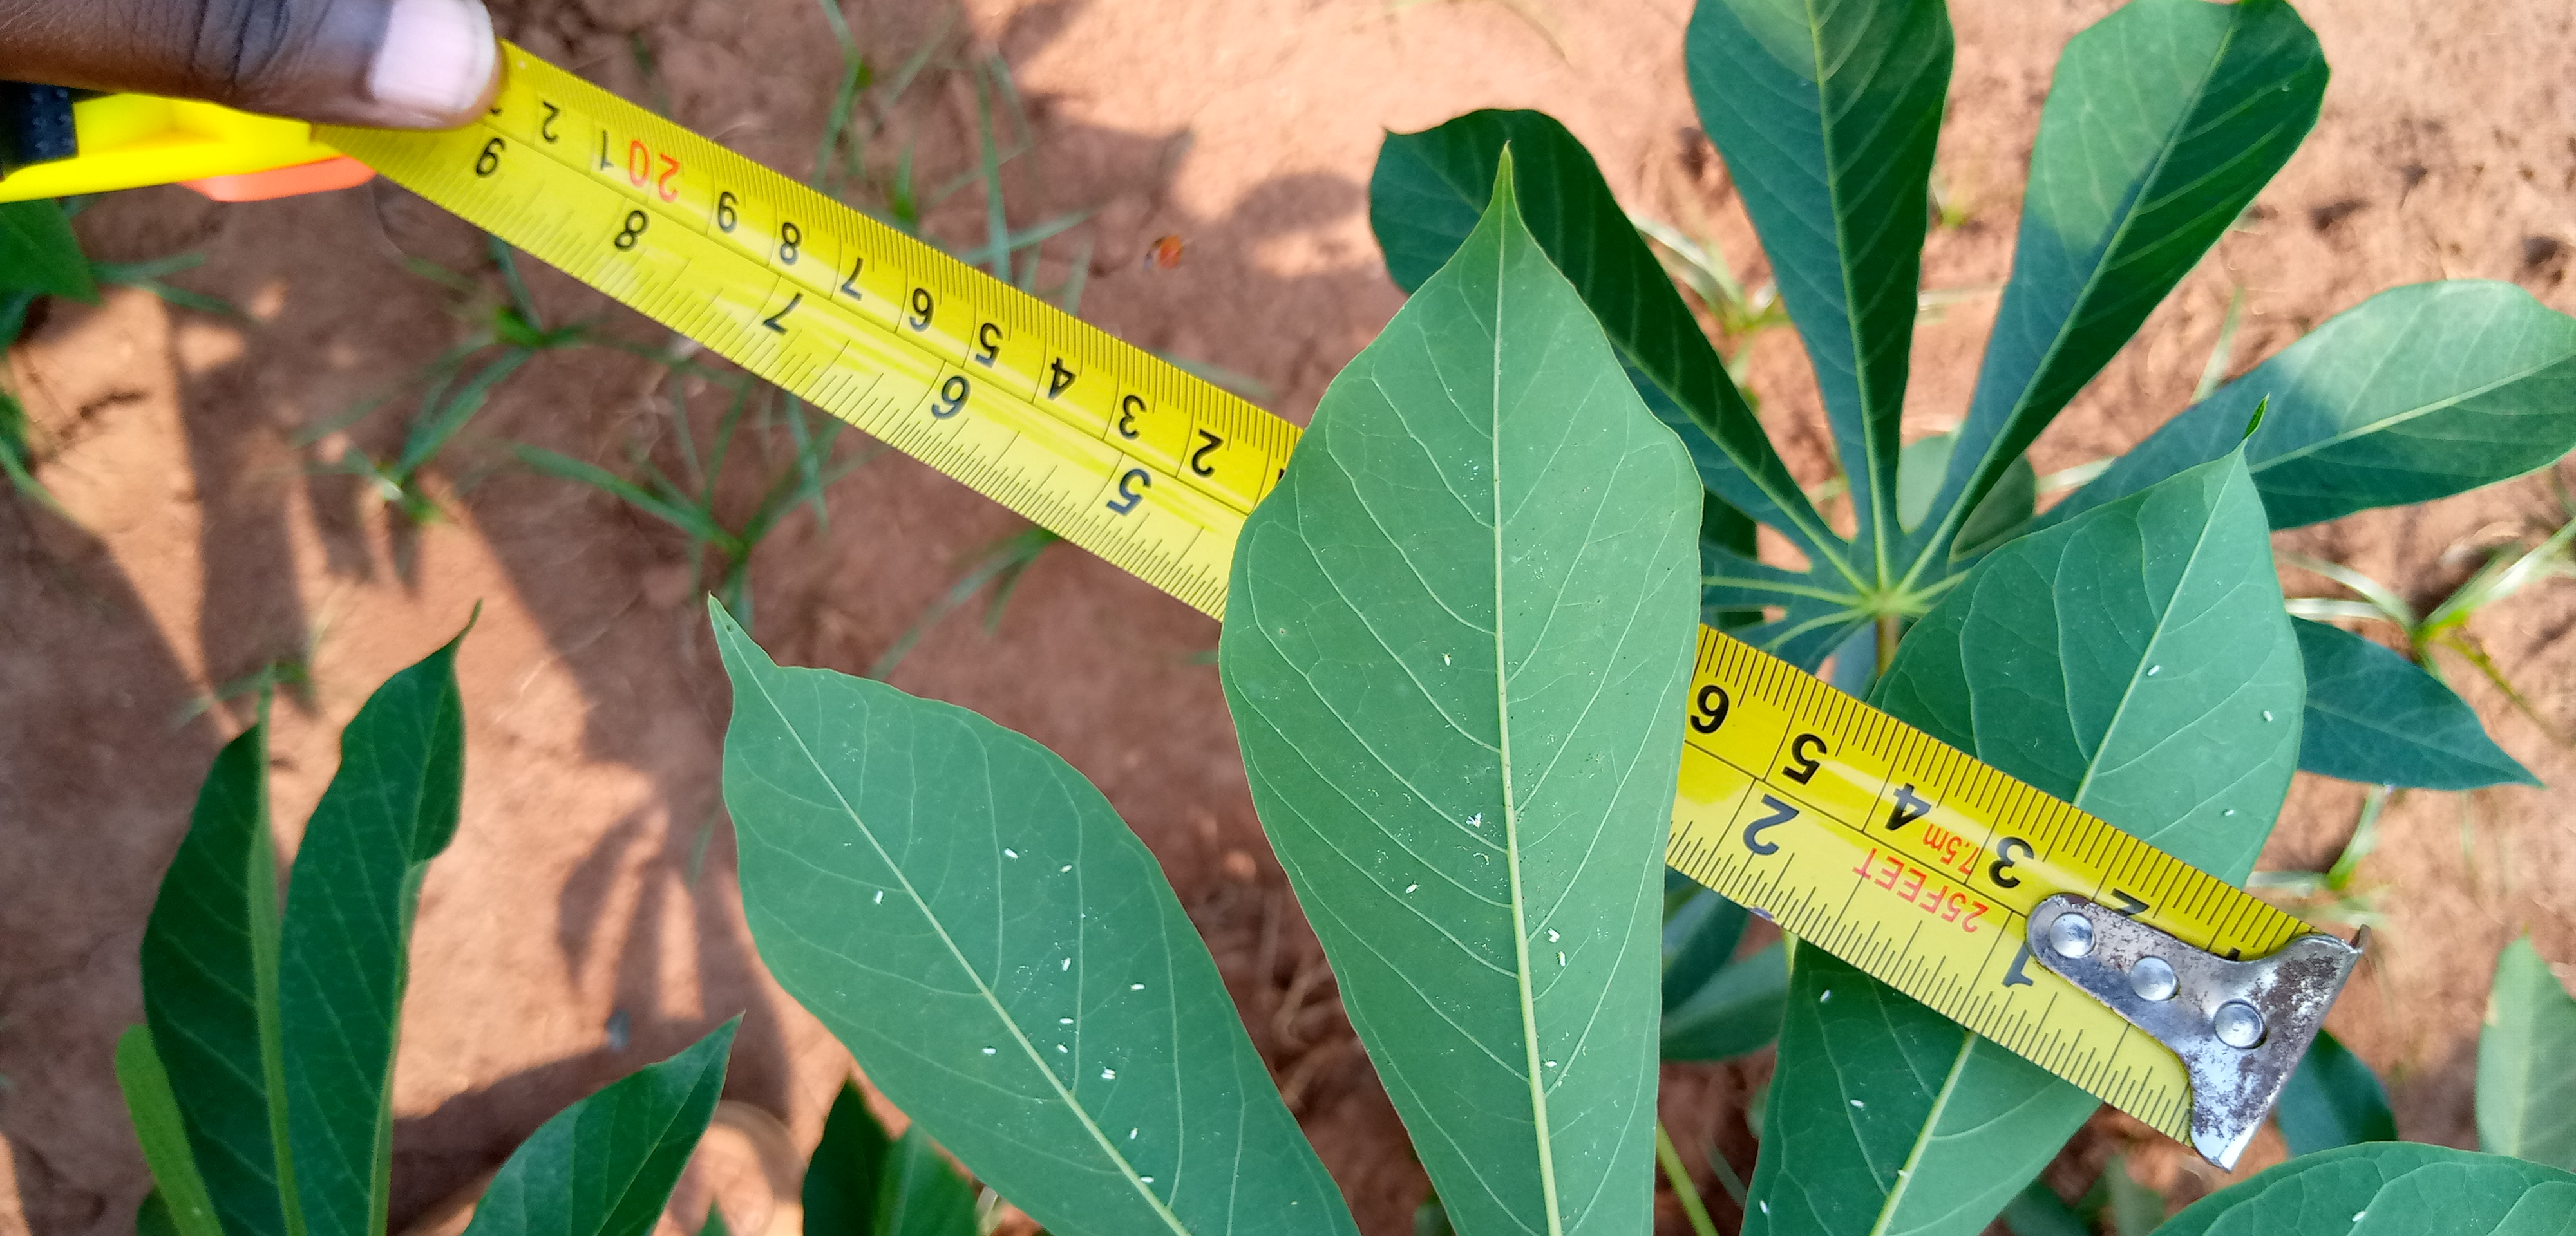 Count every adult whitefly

24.